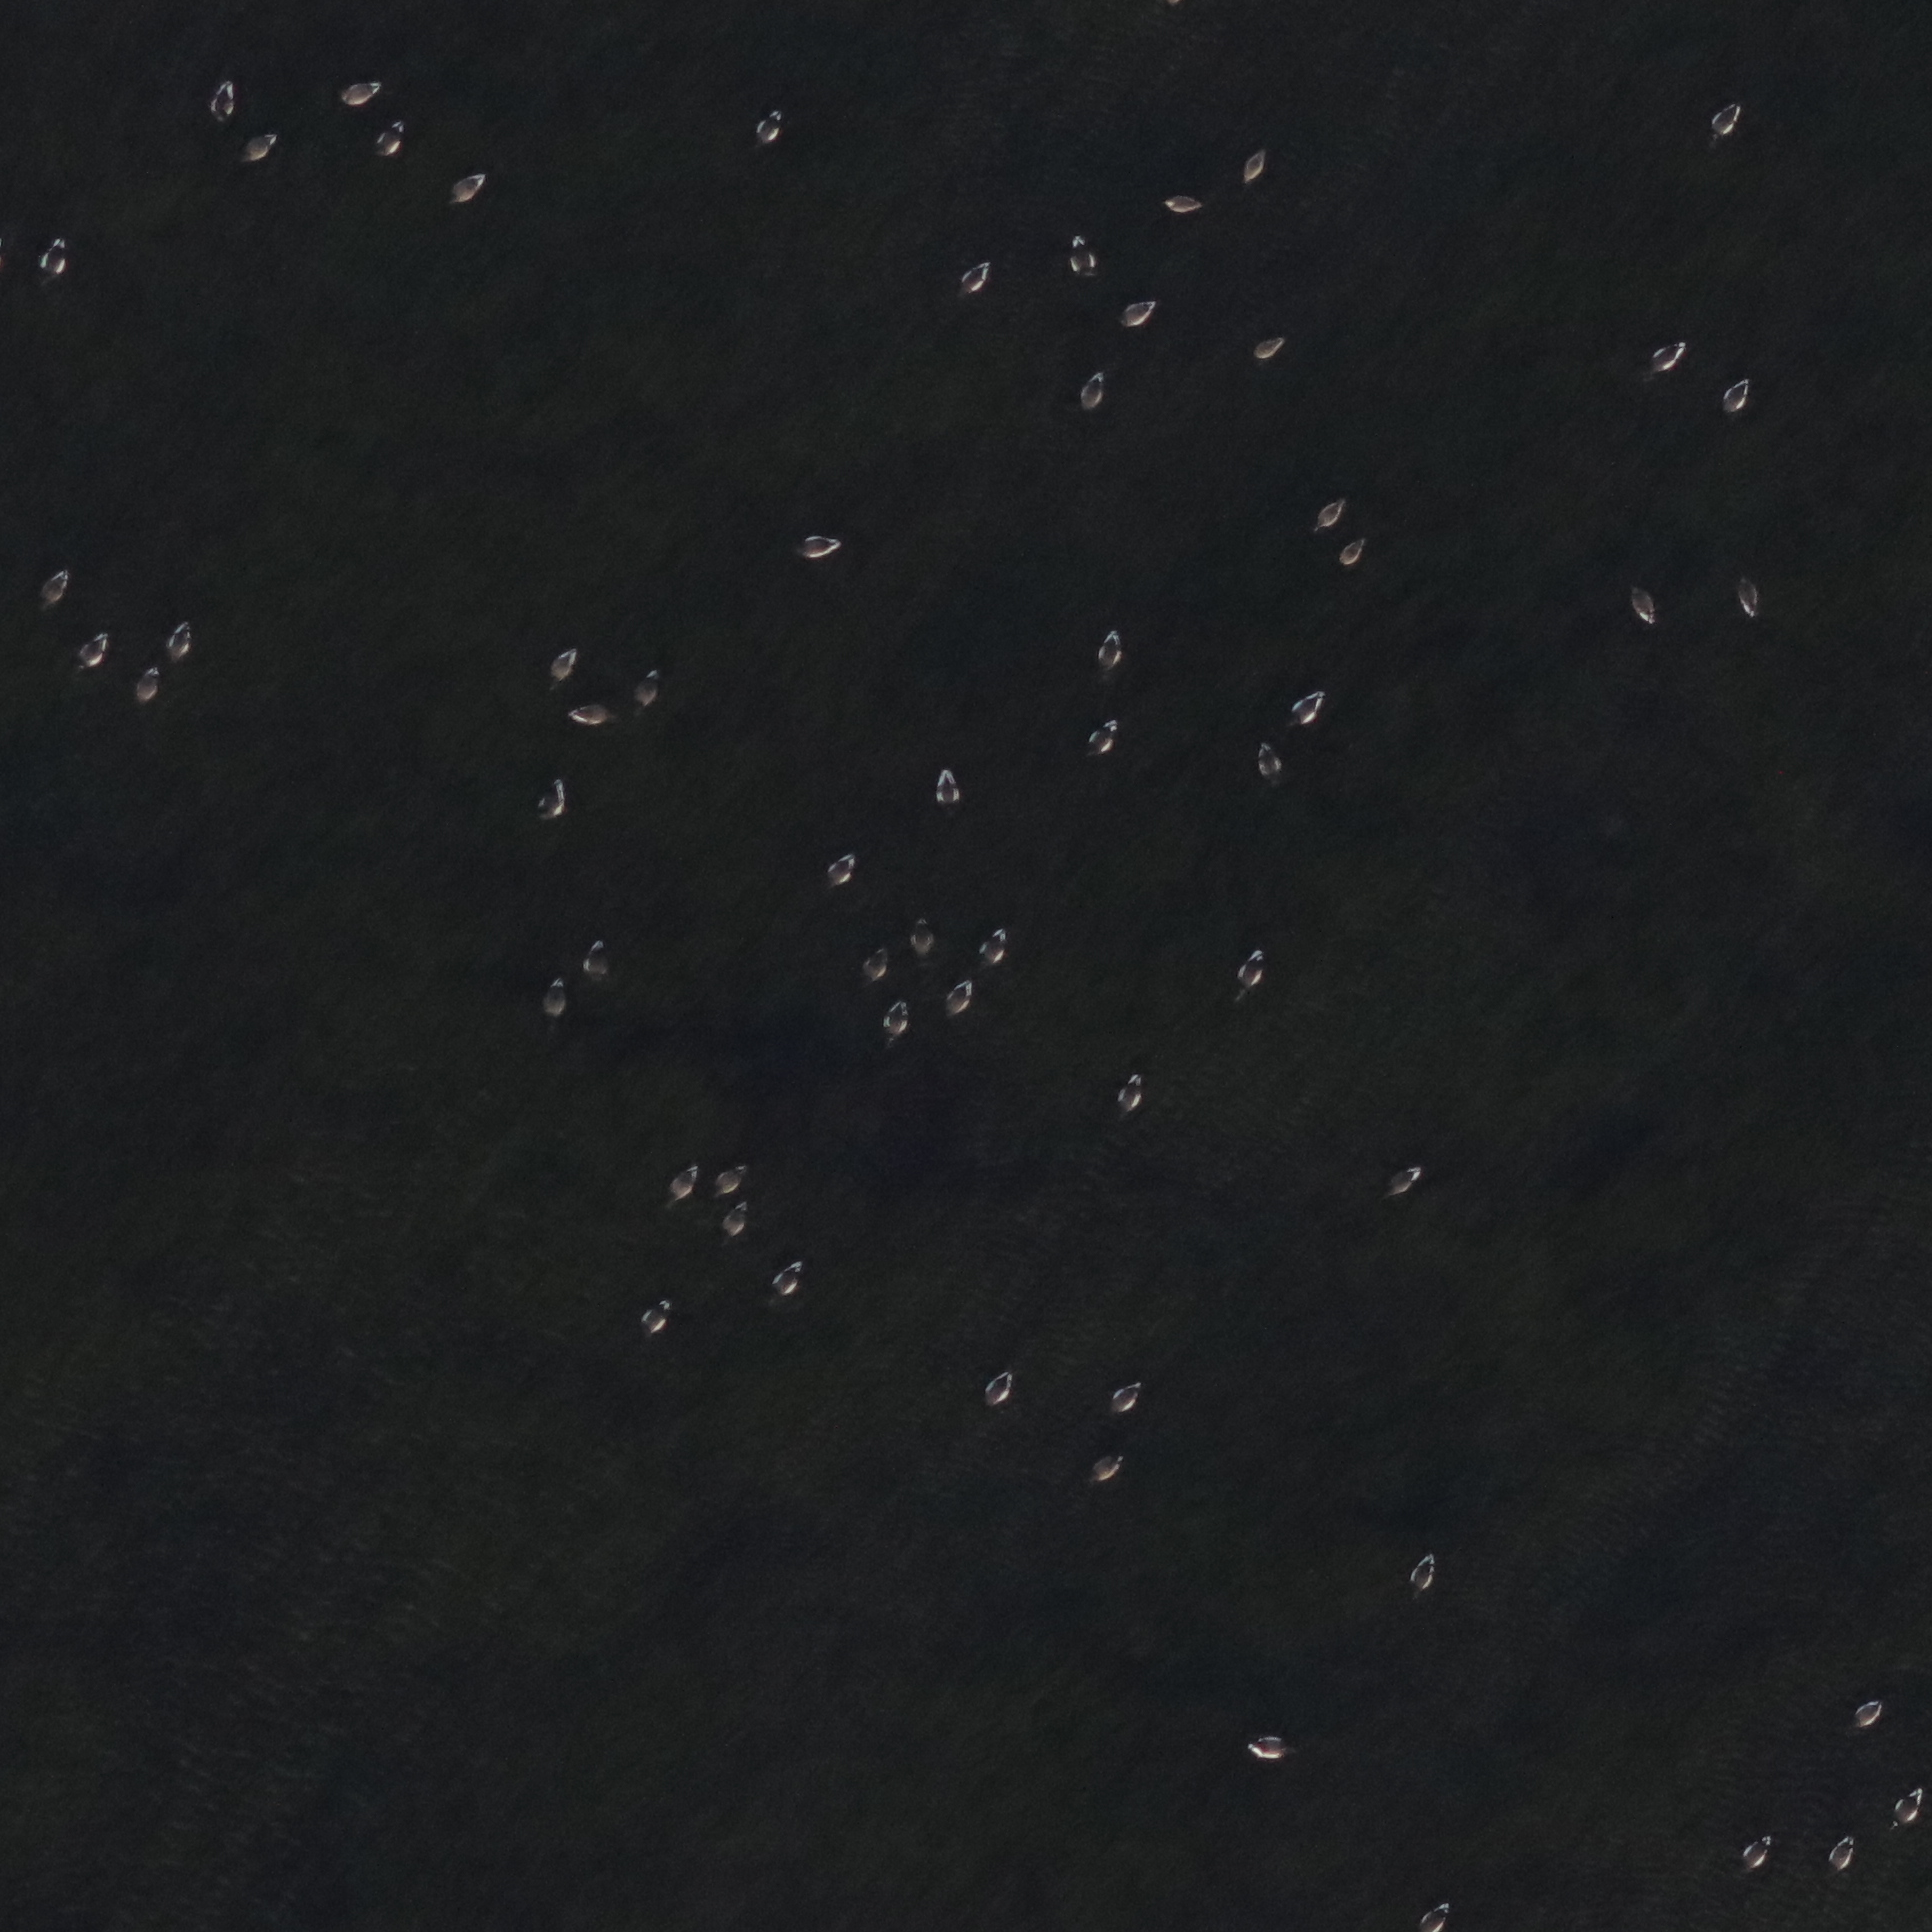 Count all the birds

61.